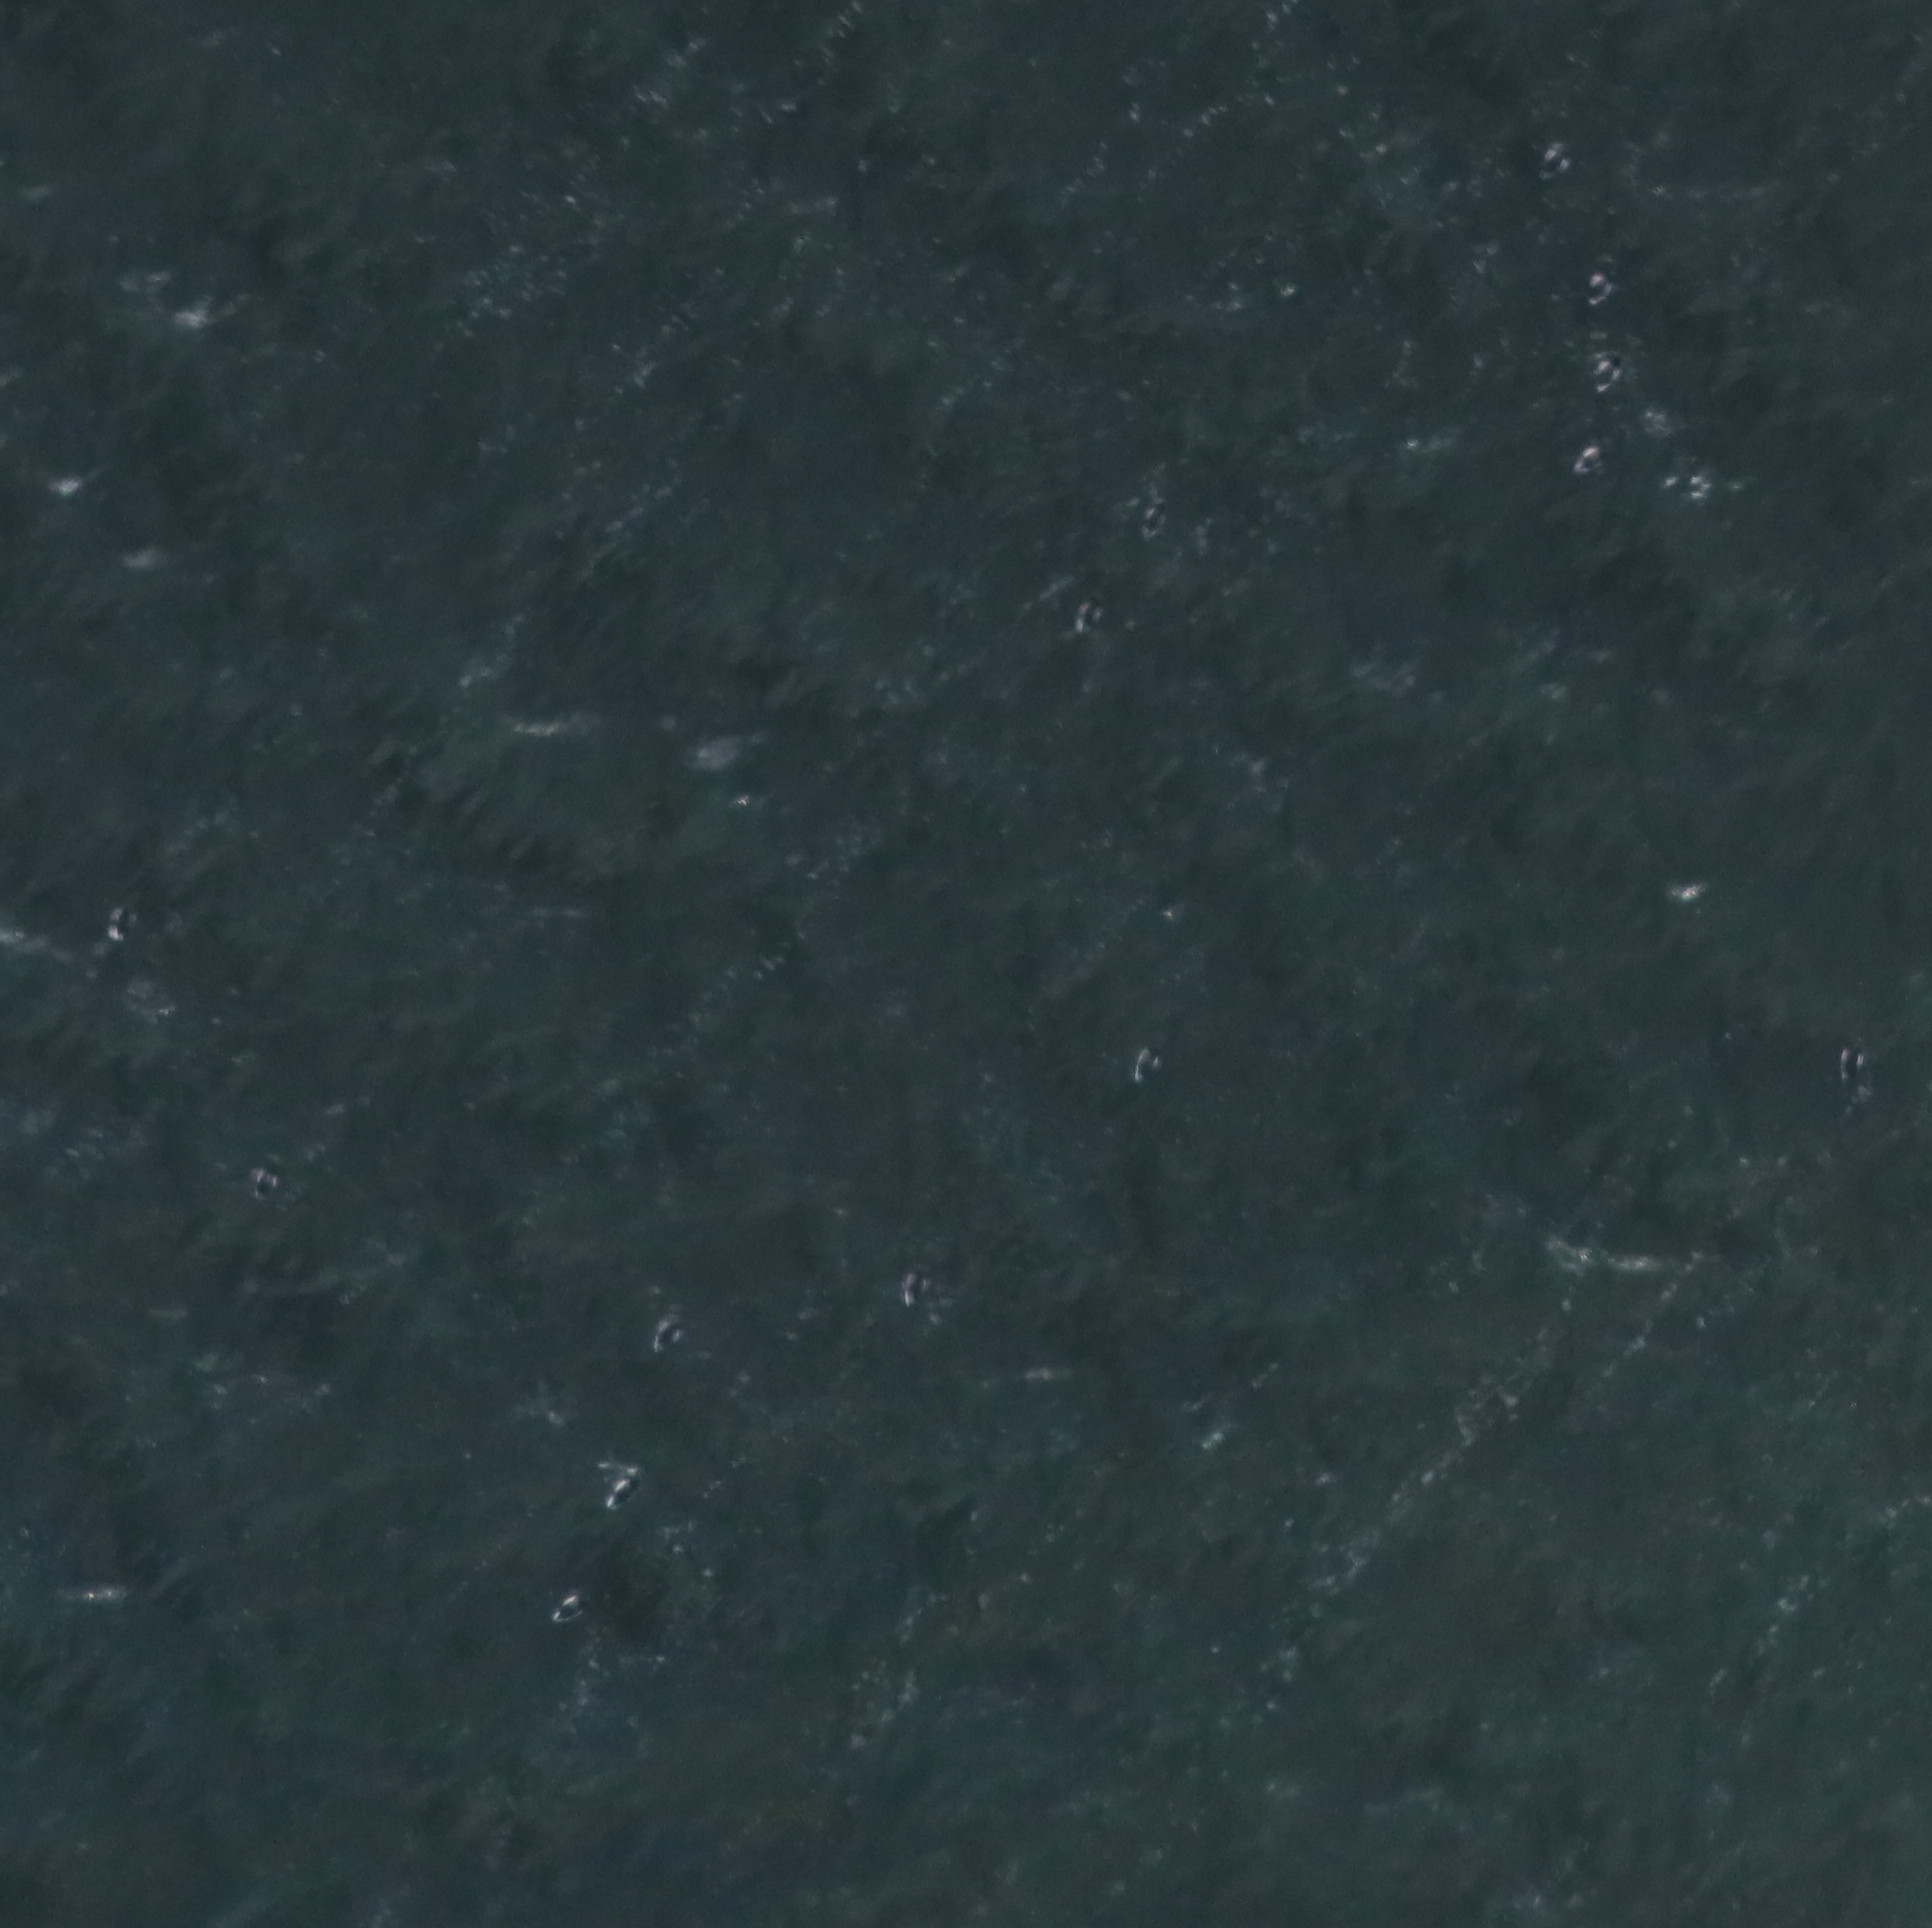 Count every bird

14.